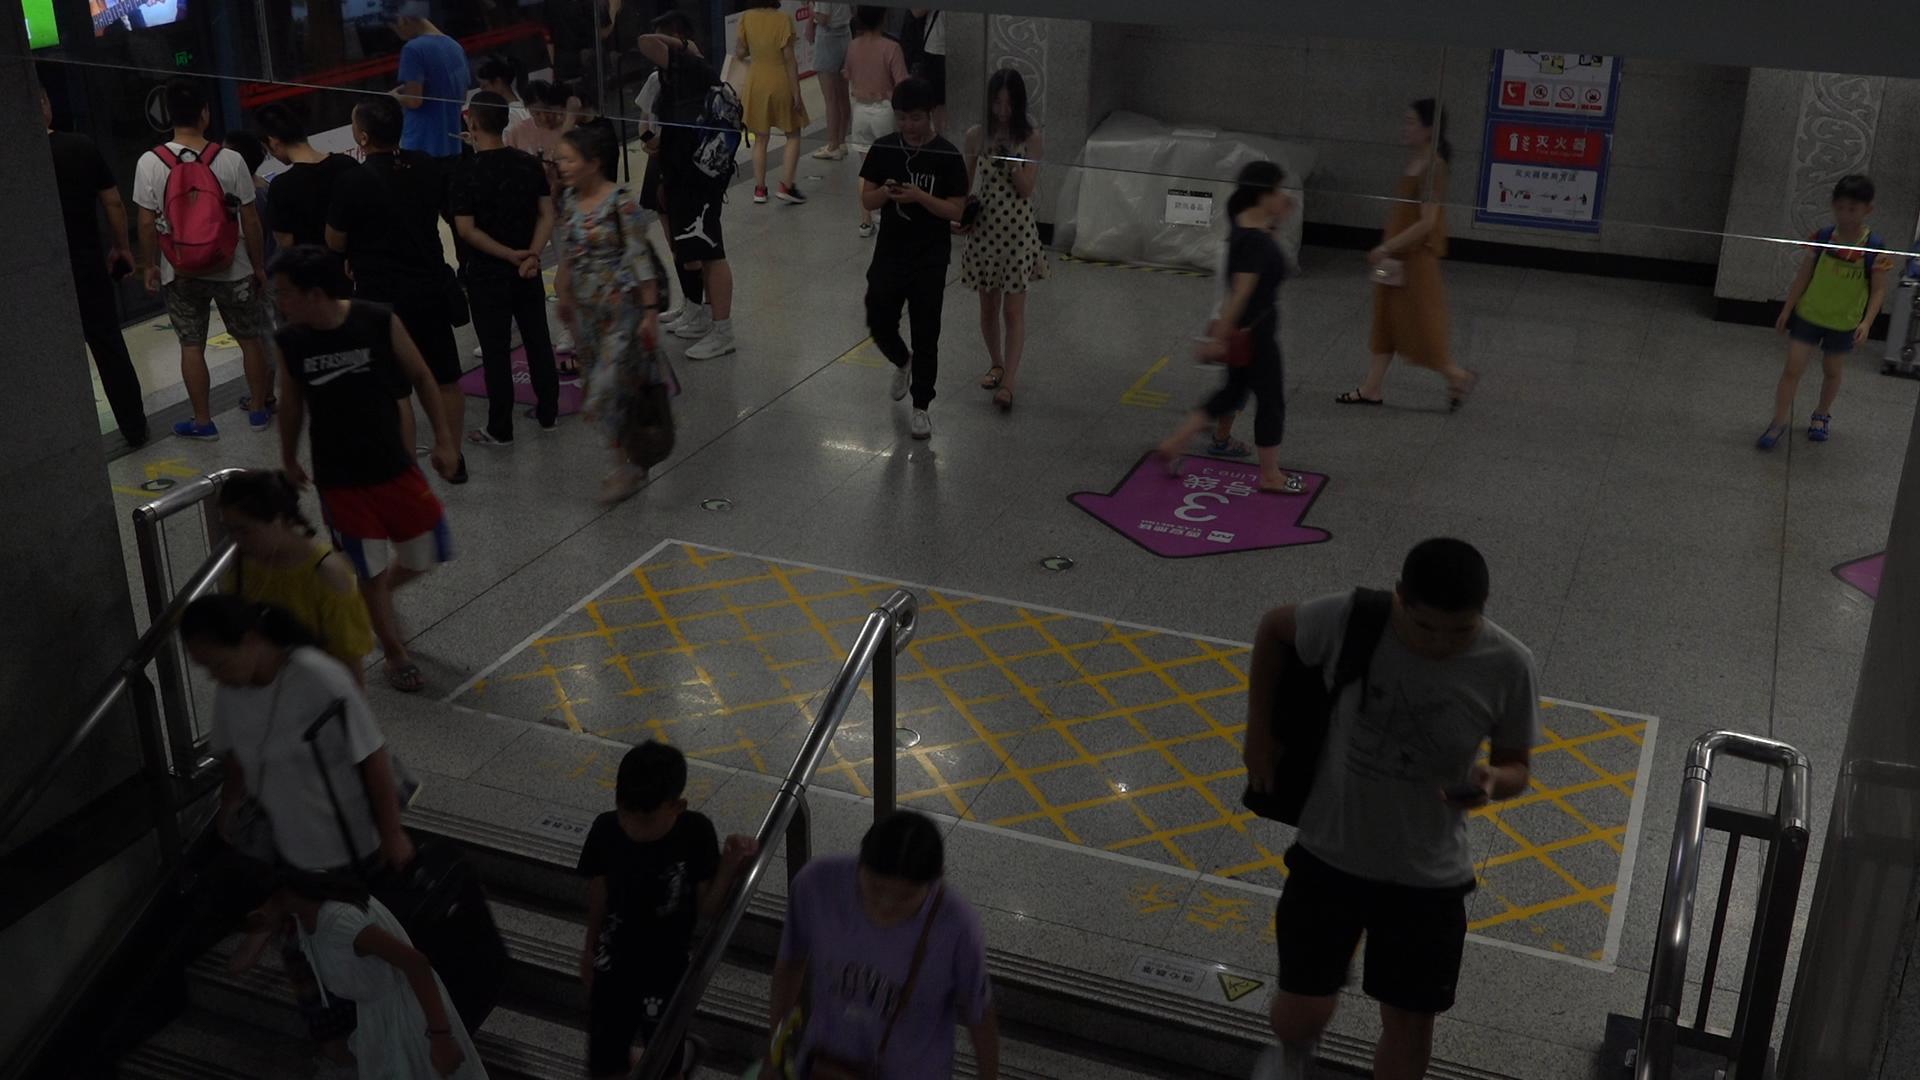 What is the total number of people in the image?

25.